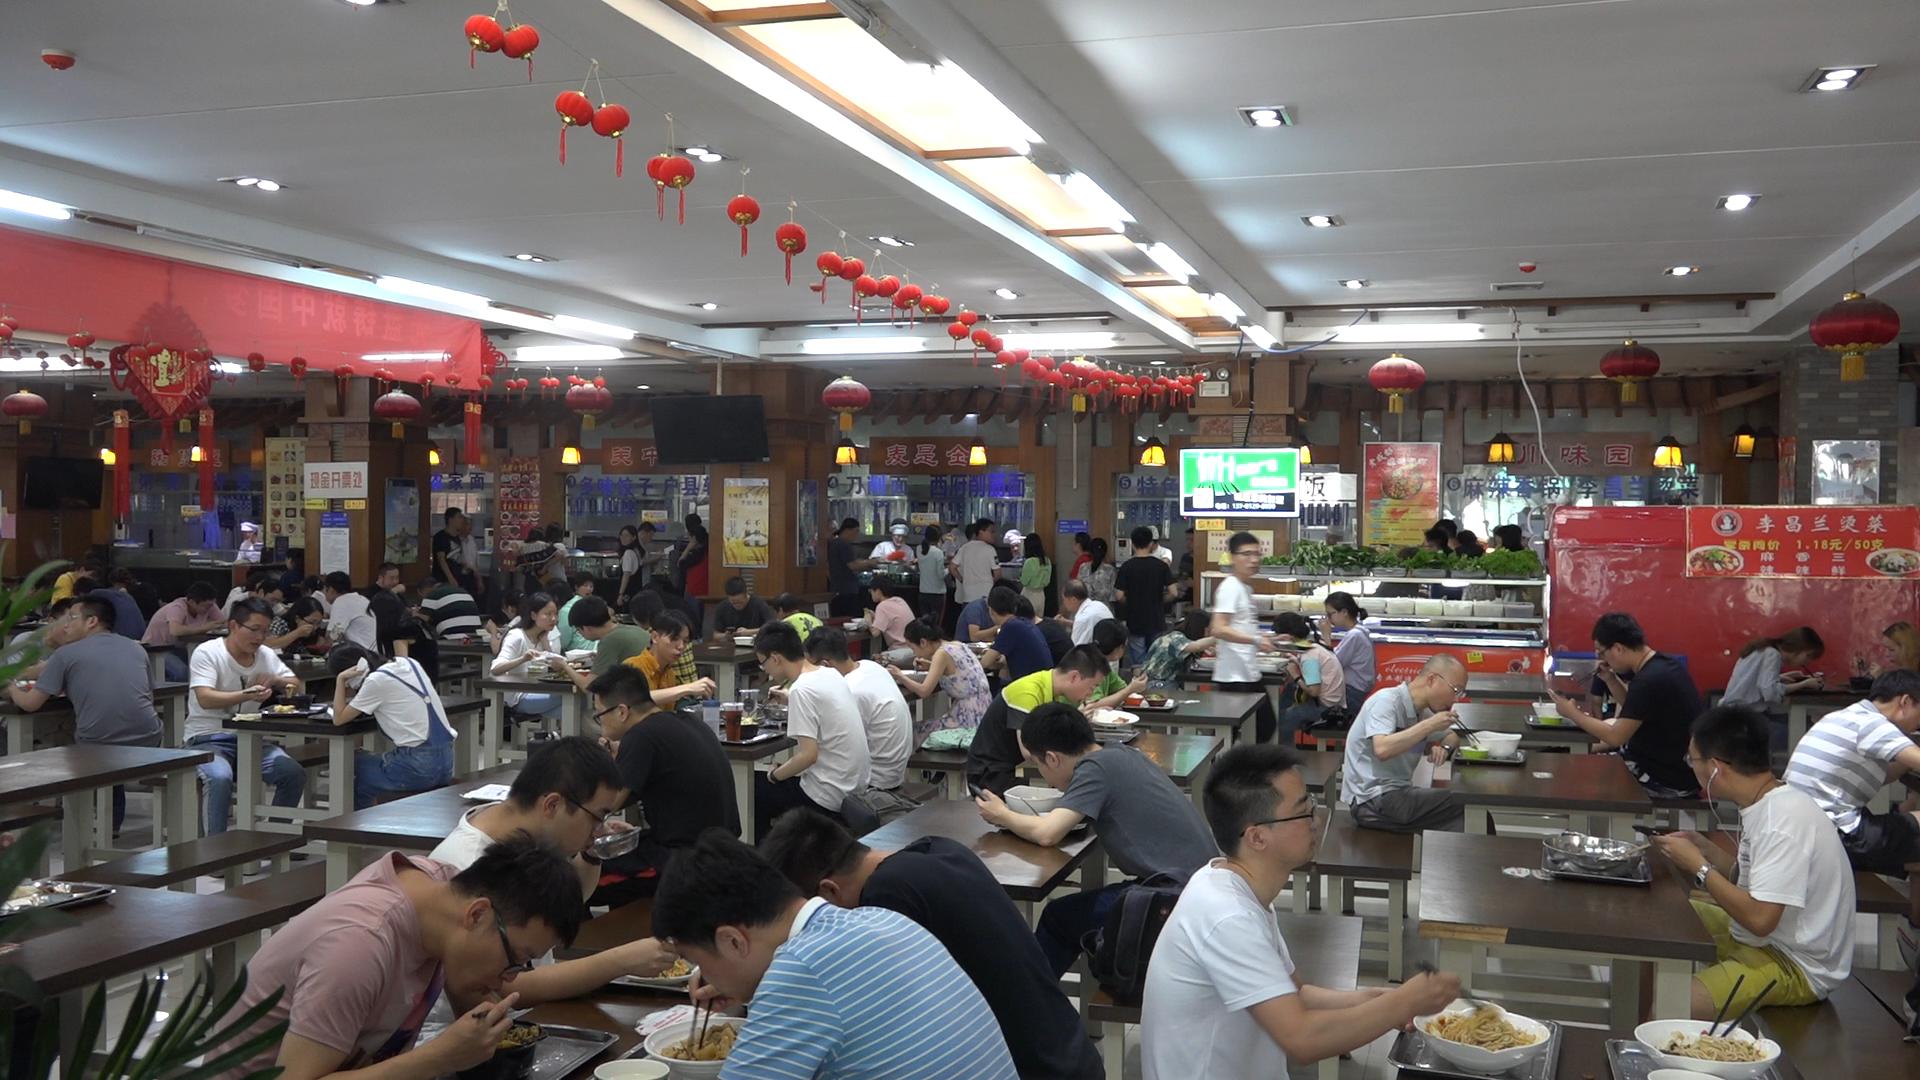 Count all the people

81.